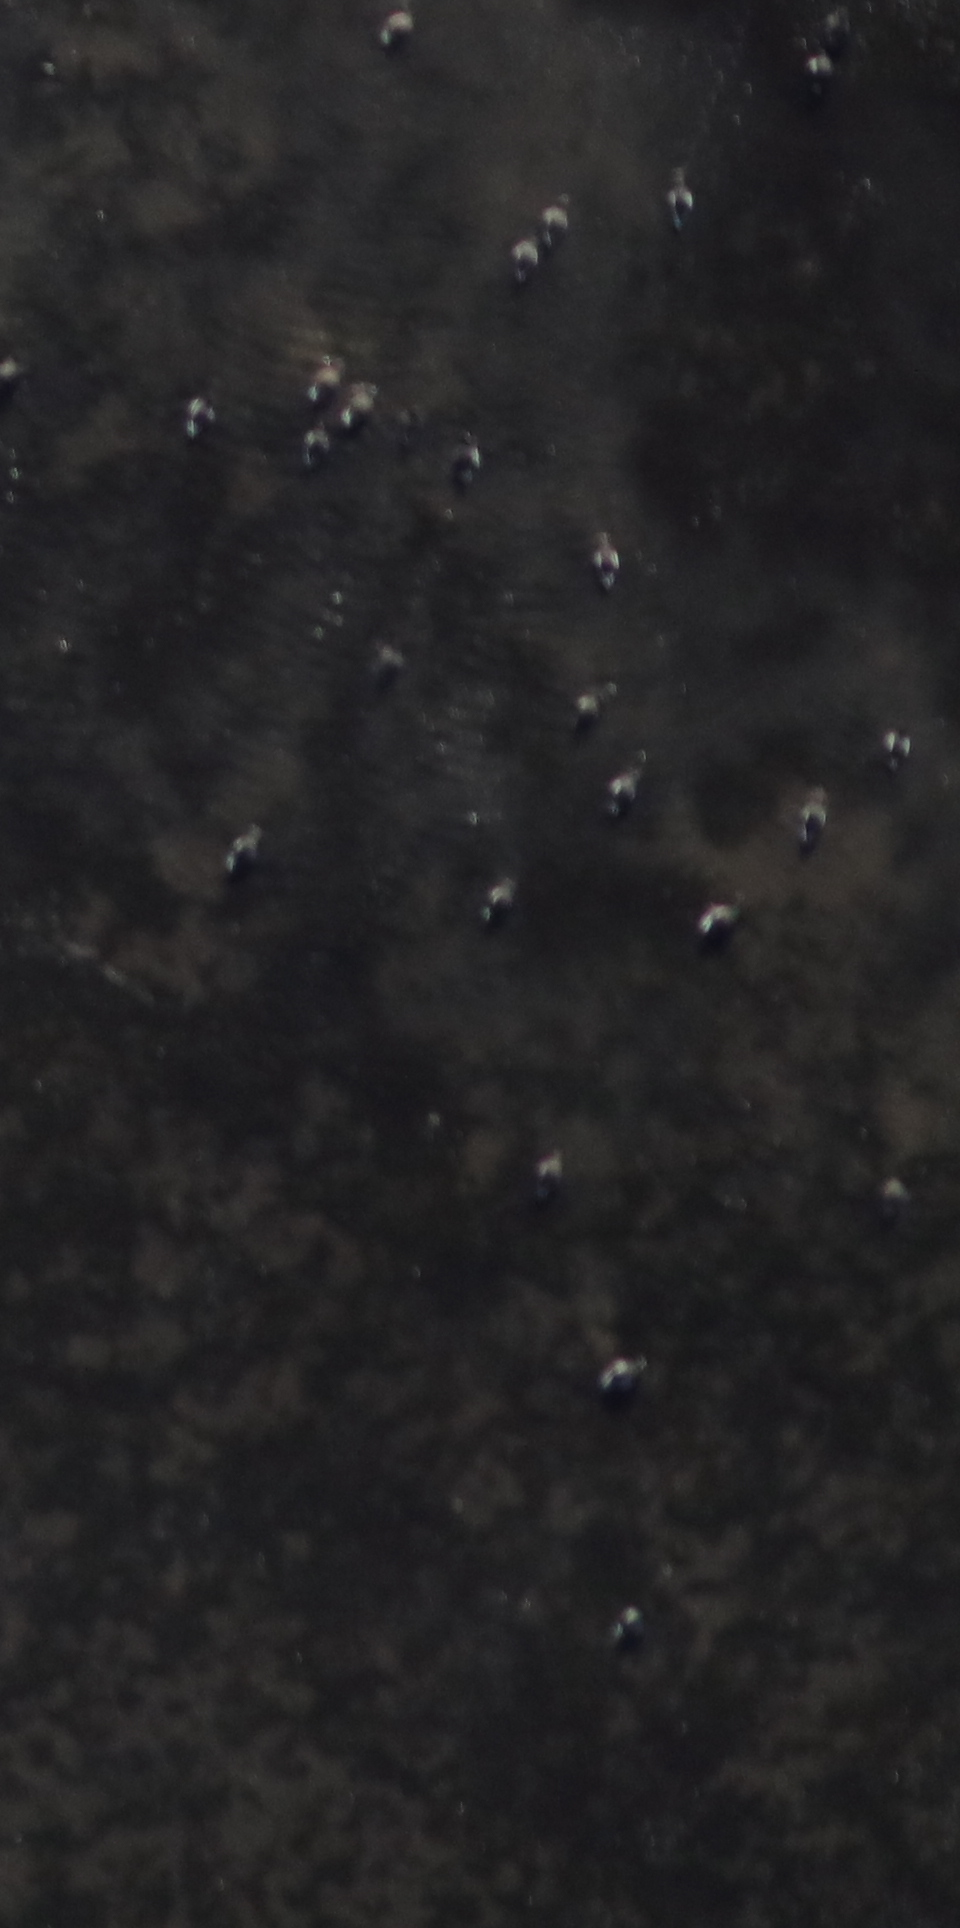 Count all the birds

25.